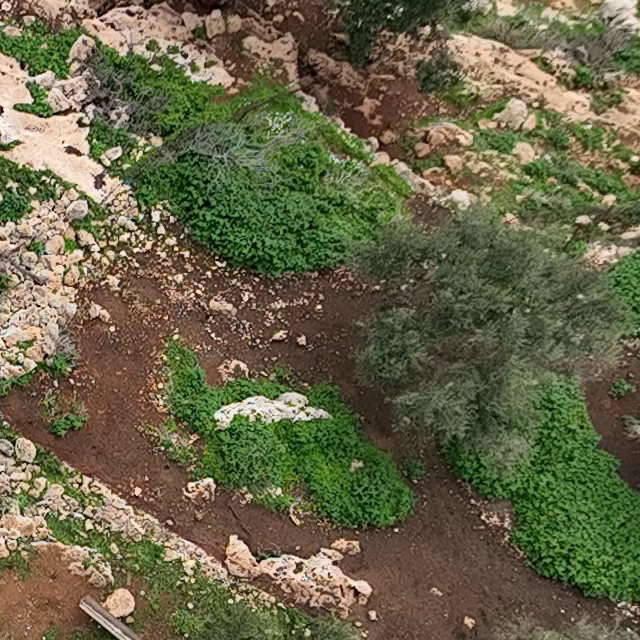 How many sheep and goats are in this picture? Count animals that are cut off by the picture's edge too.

0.